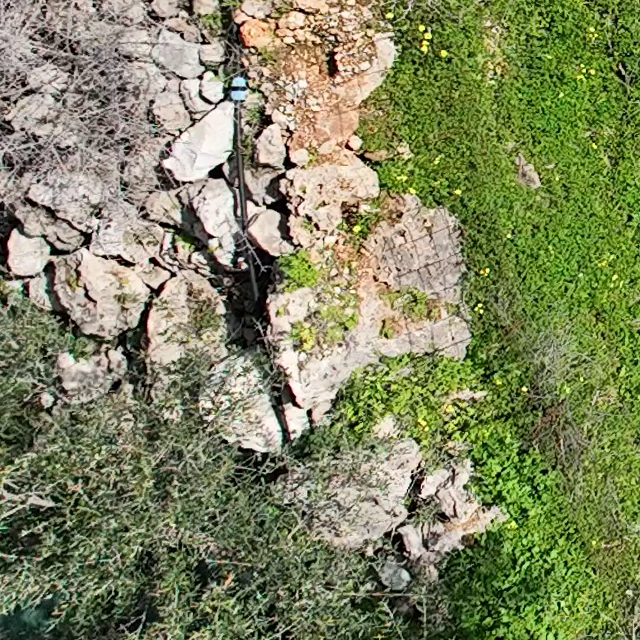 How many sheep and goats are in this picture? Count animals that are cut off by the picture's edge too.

0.